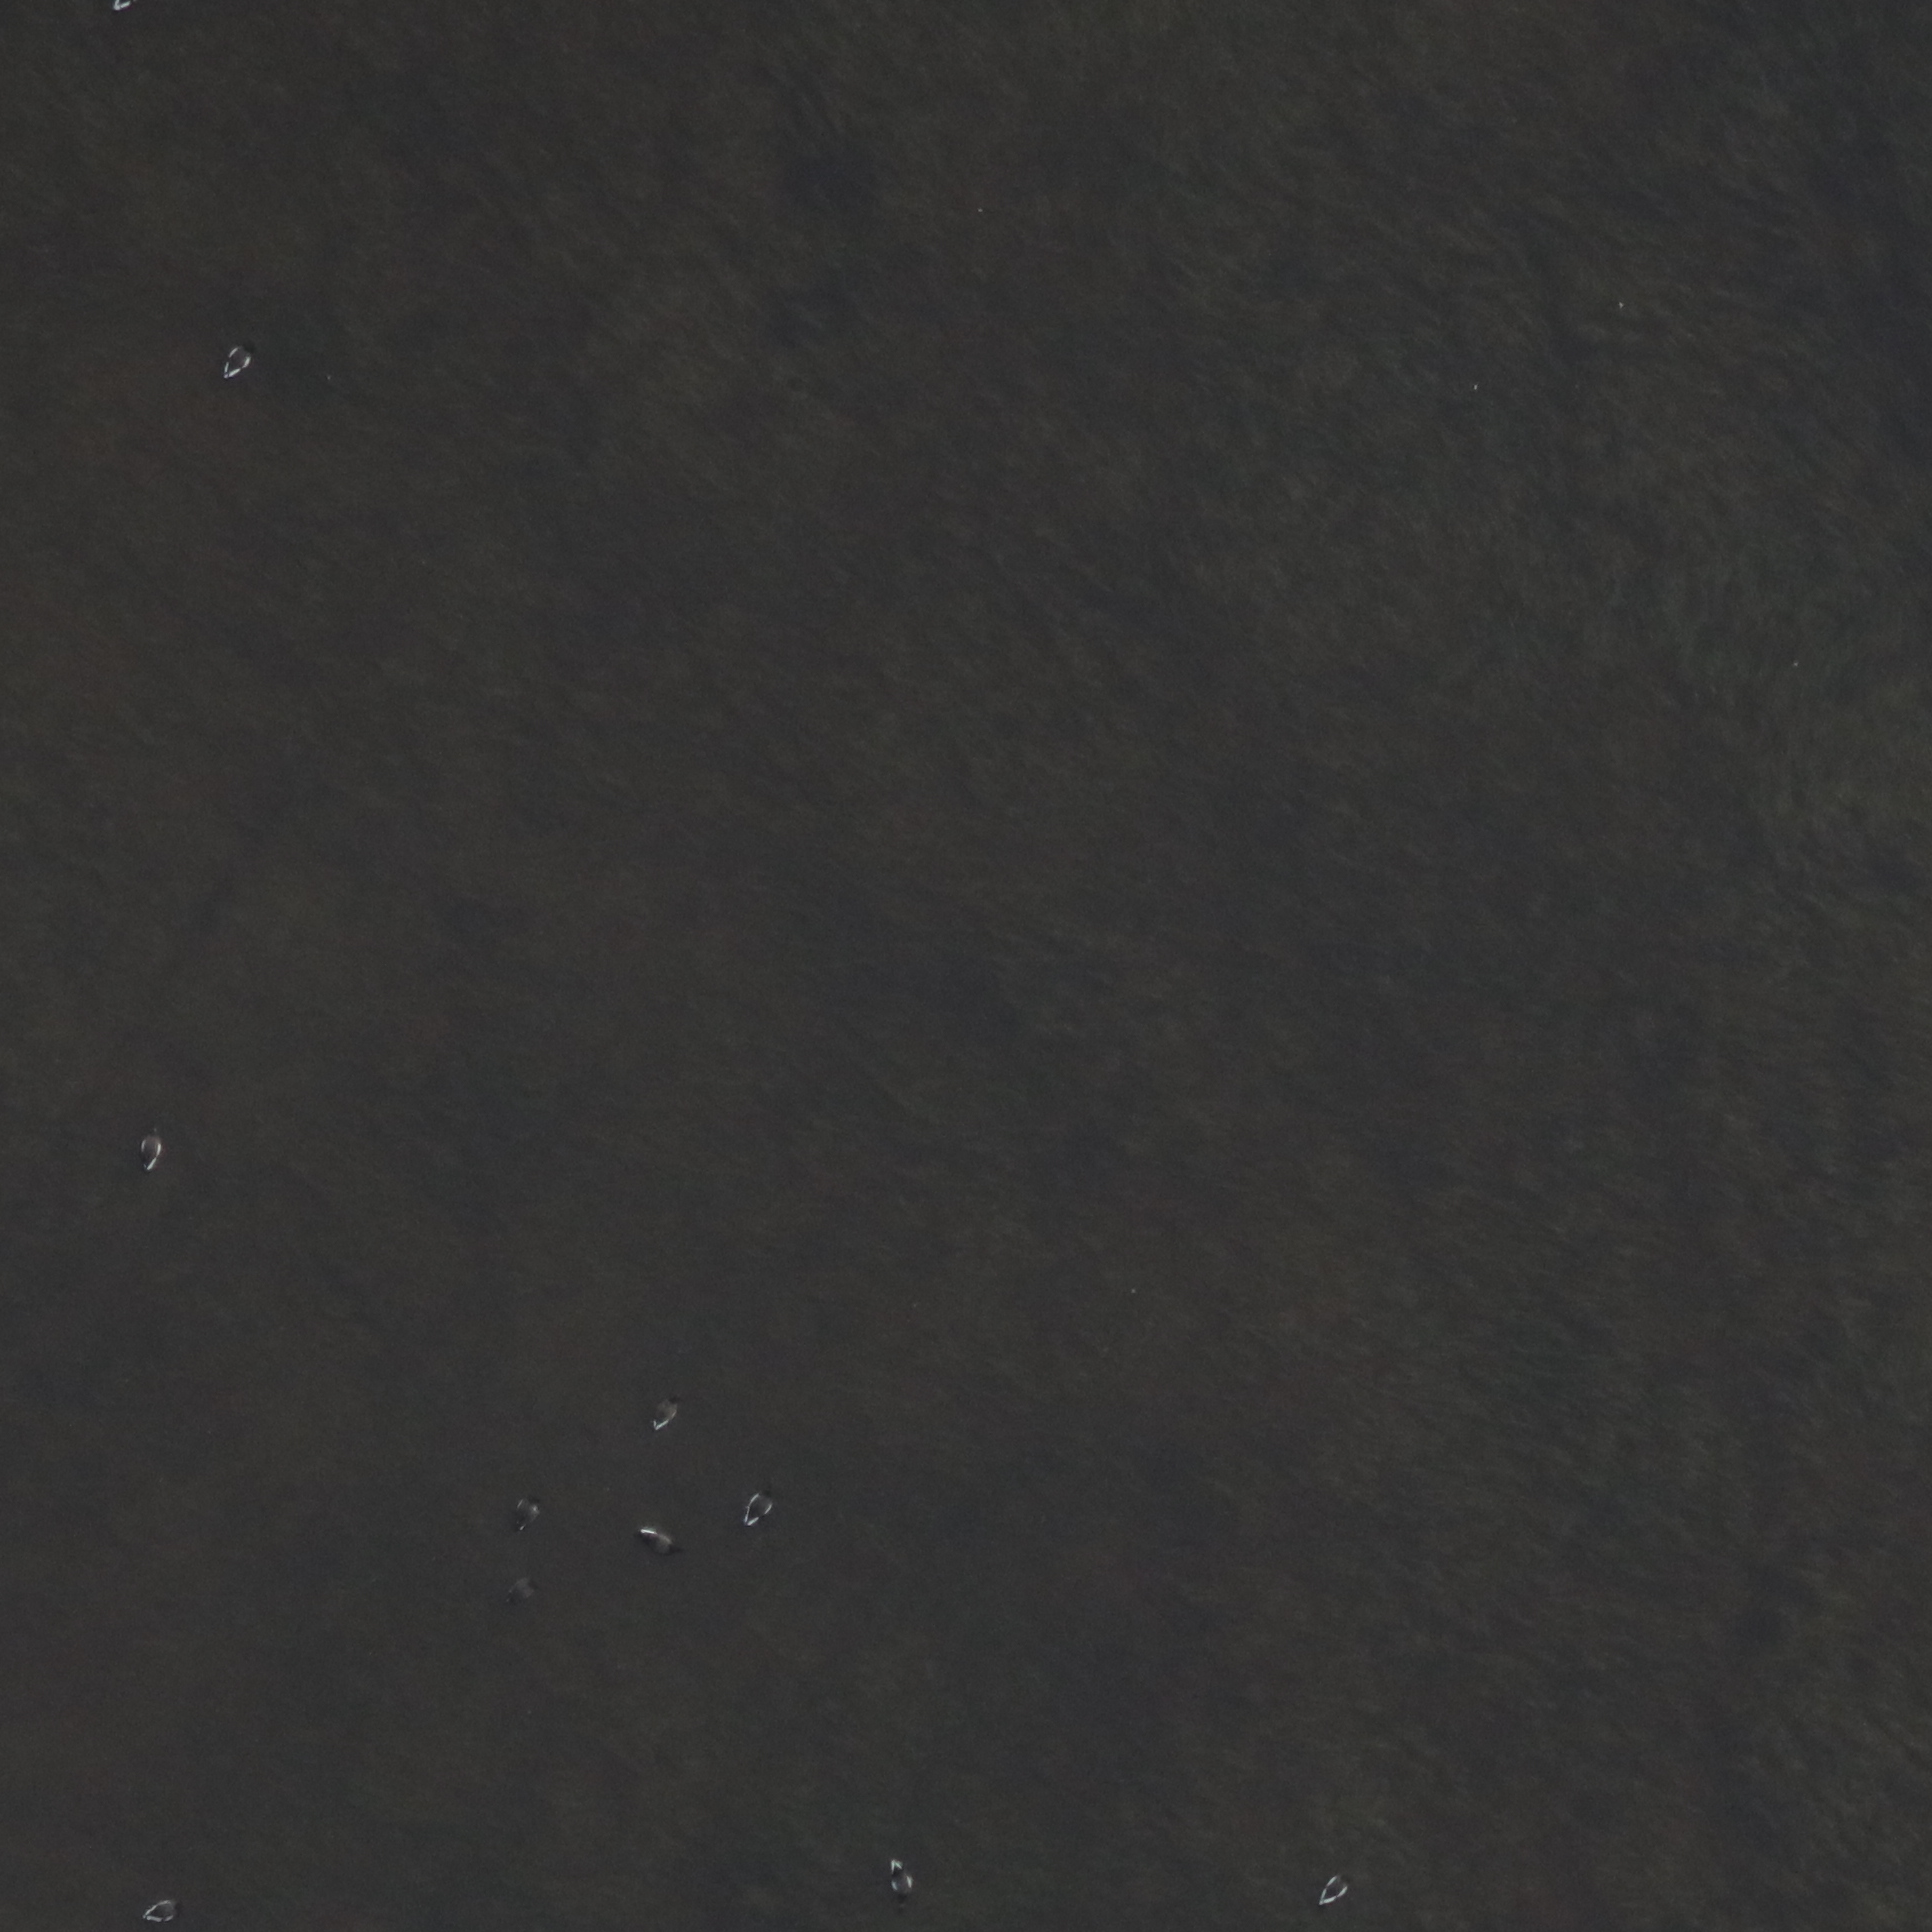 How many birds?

10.